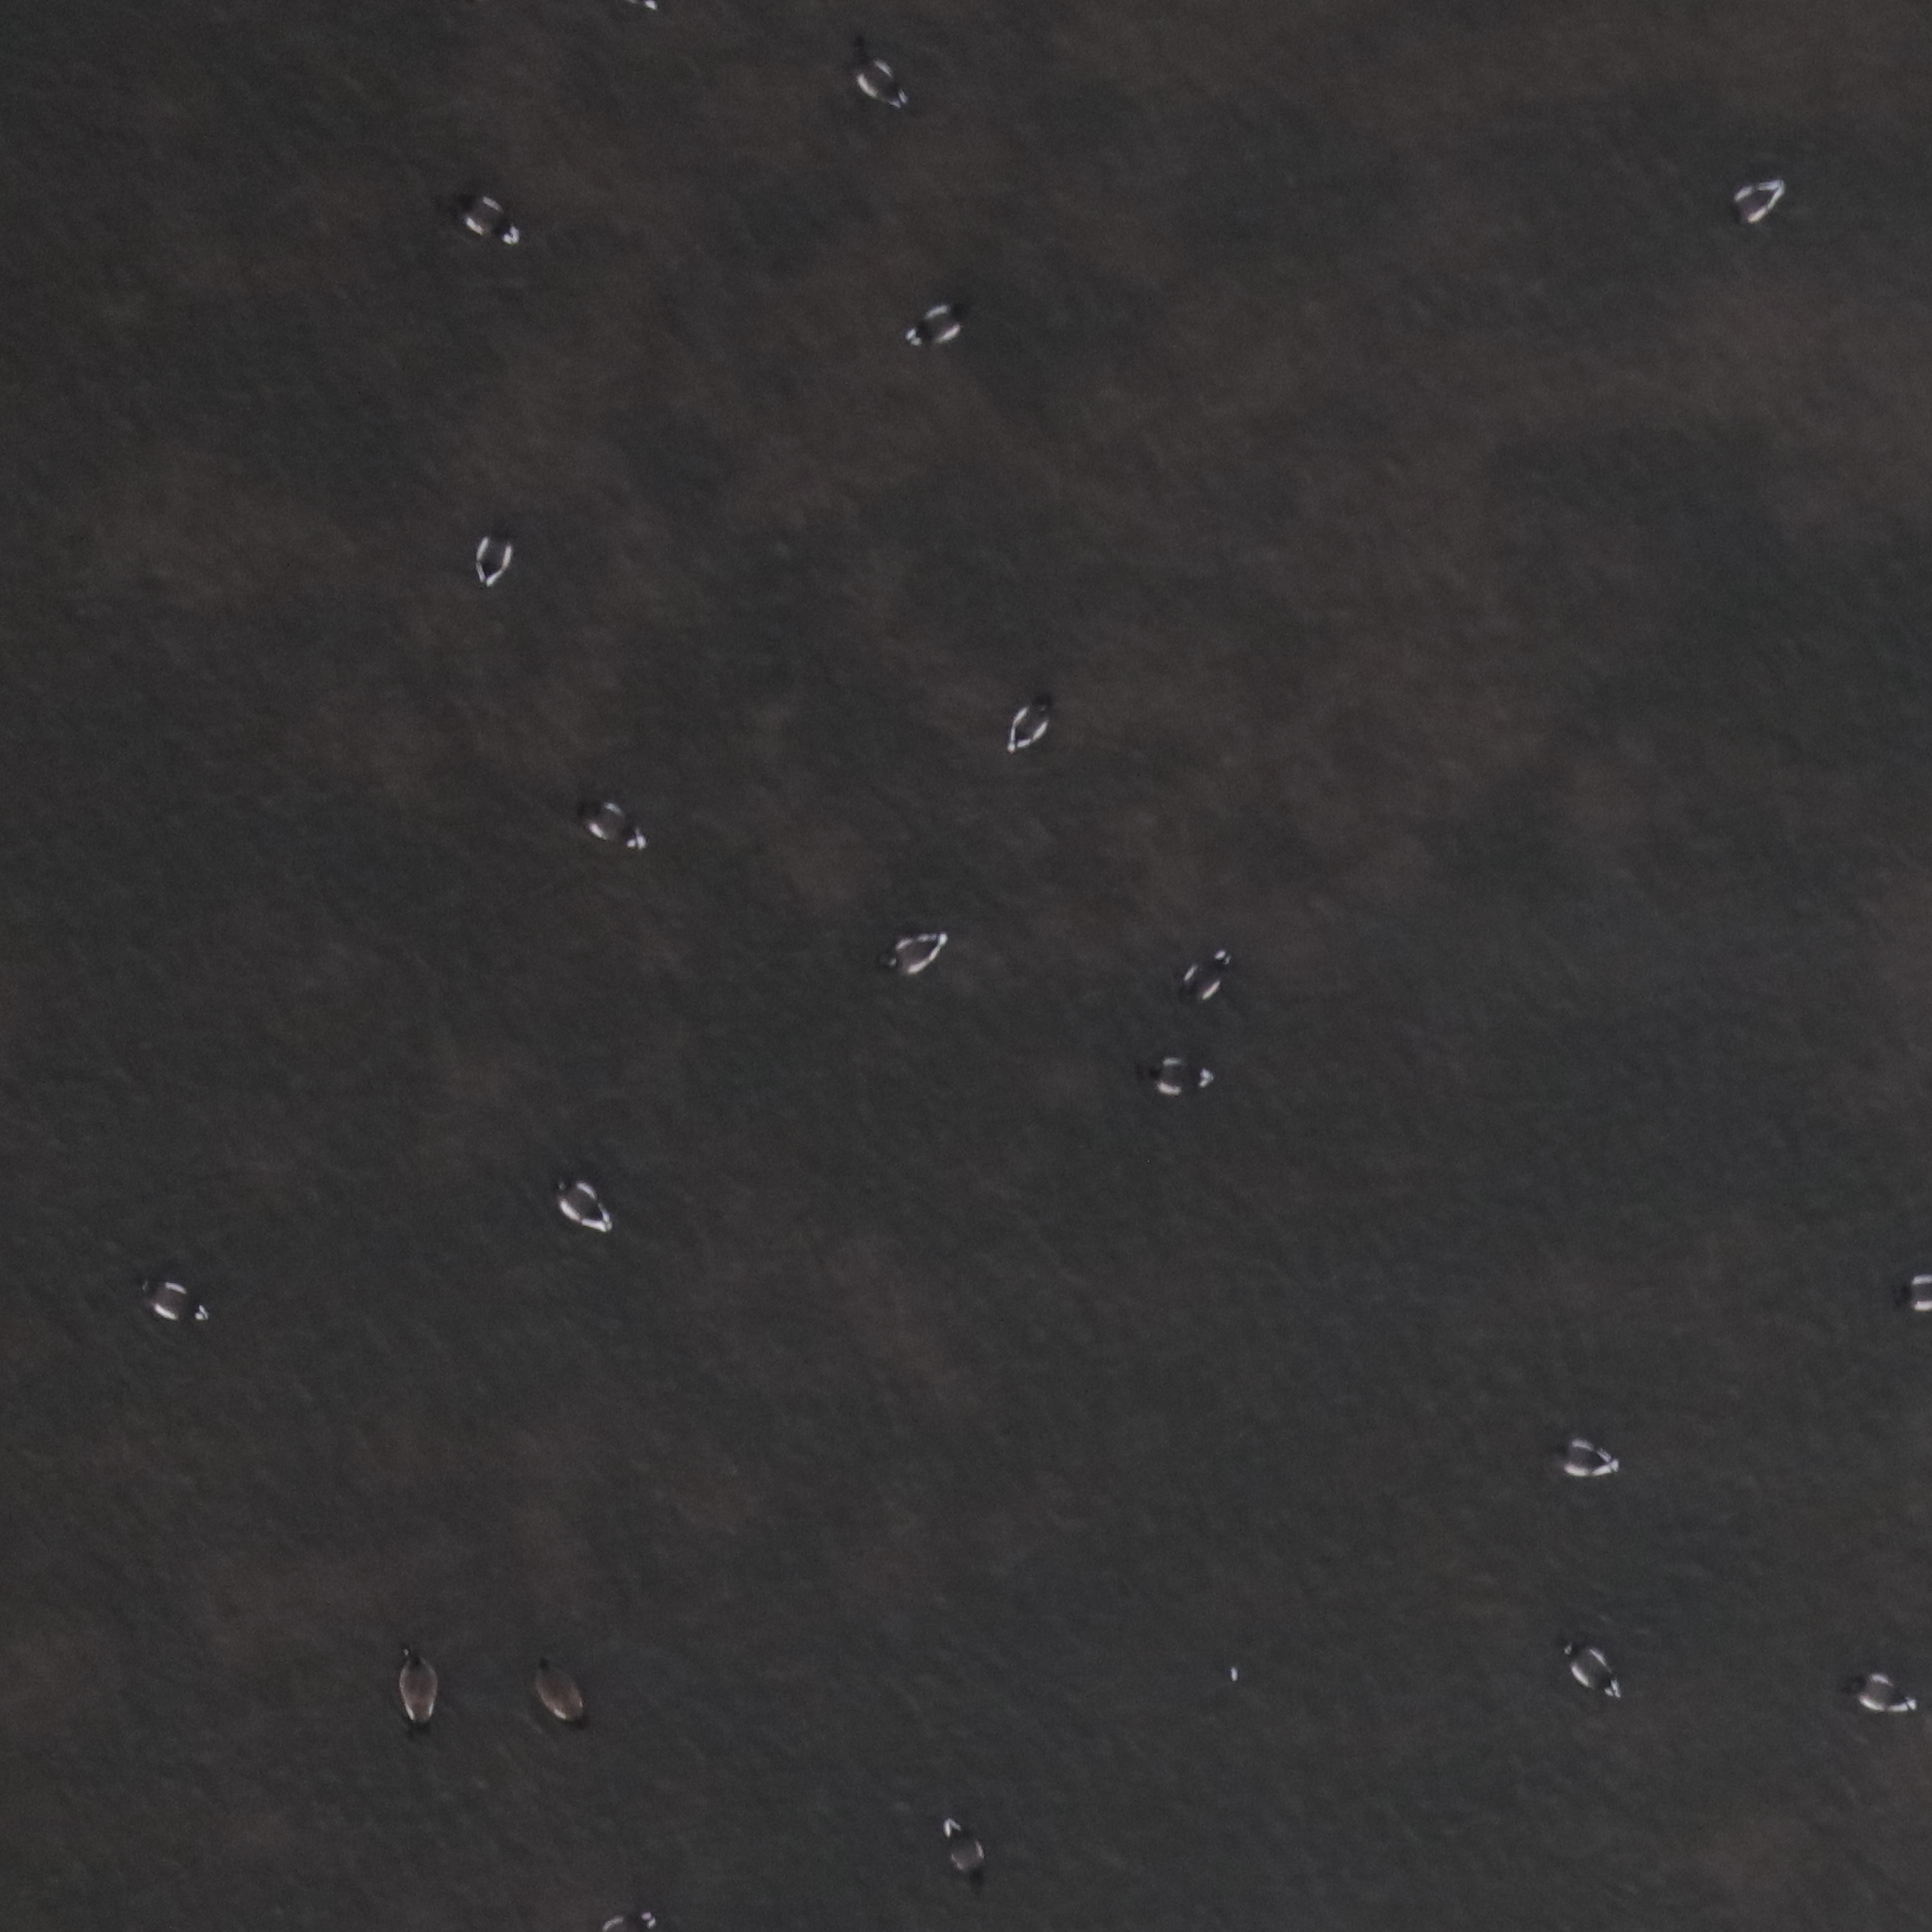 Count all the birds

19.